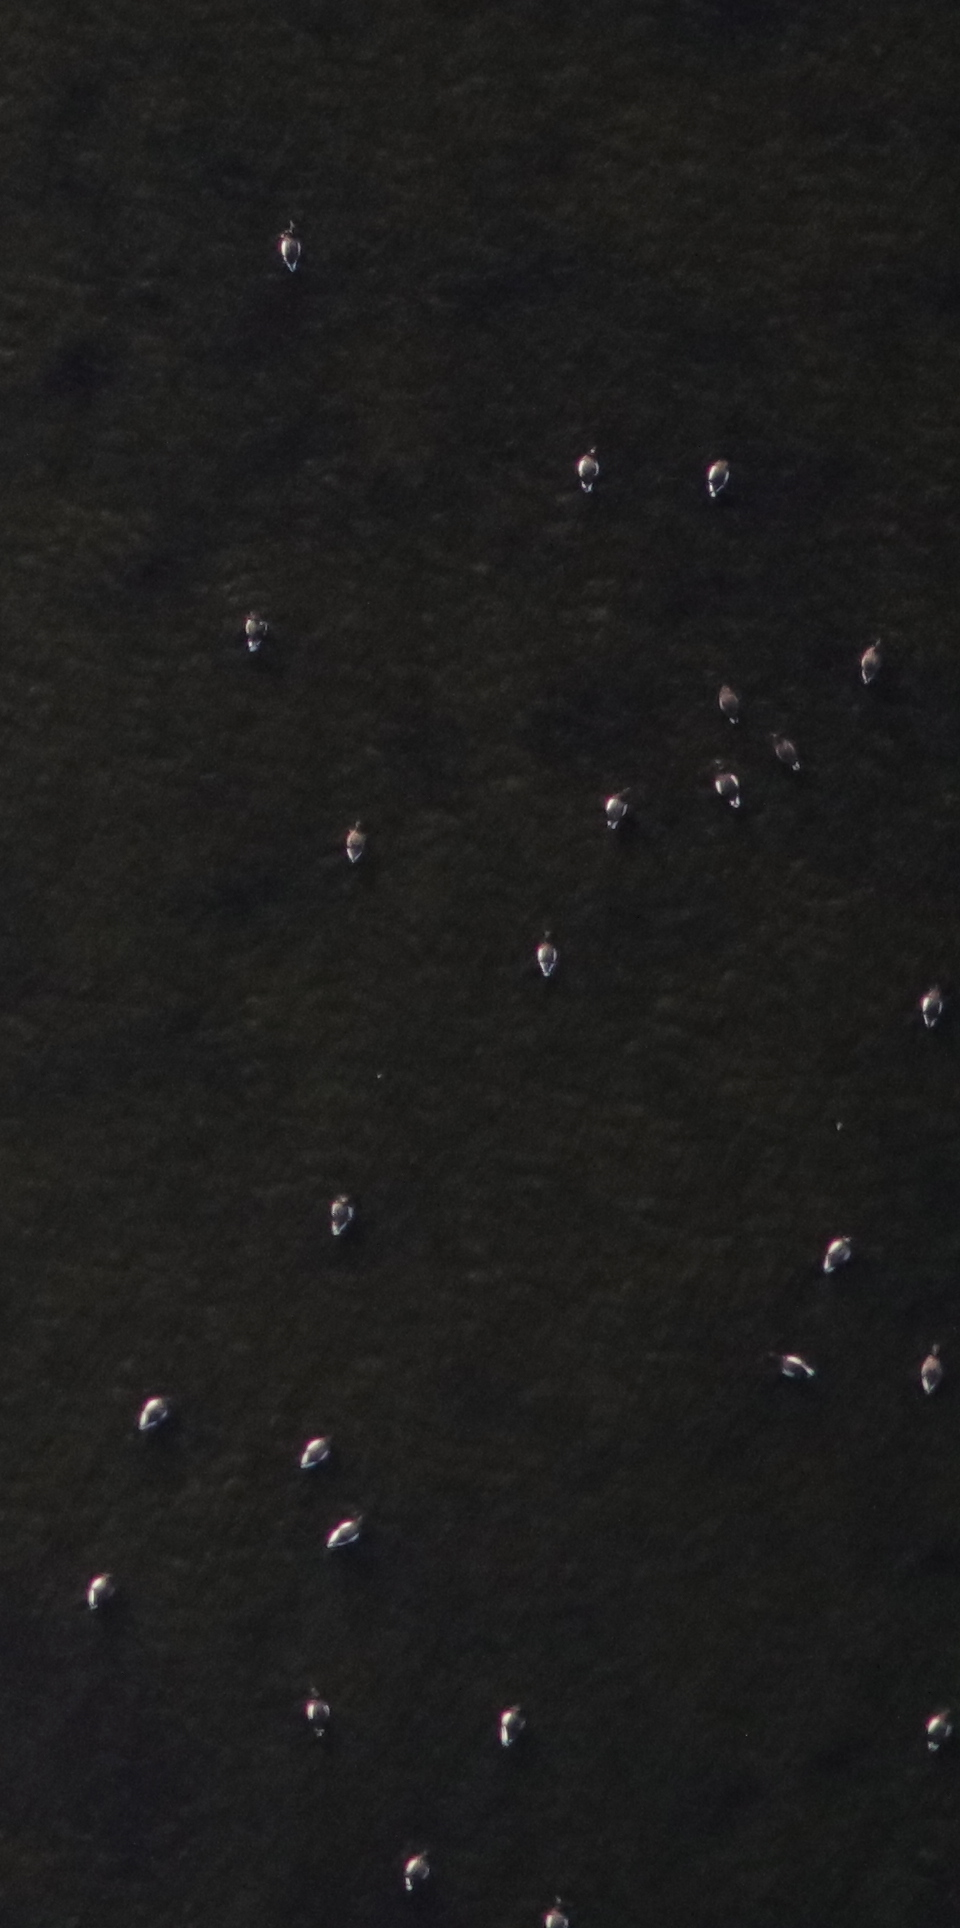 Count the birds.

24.